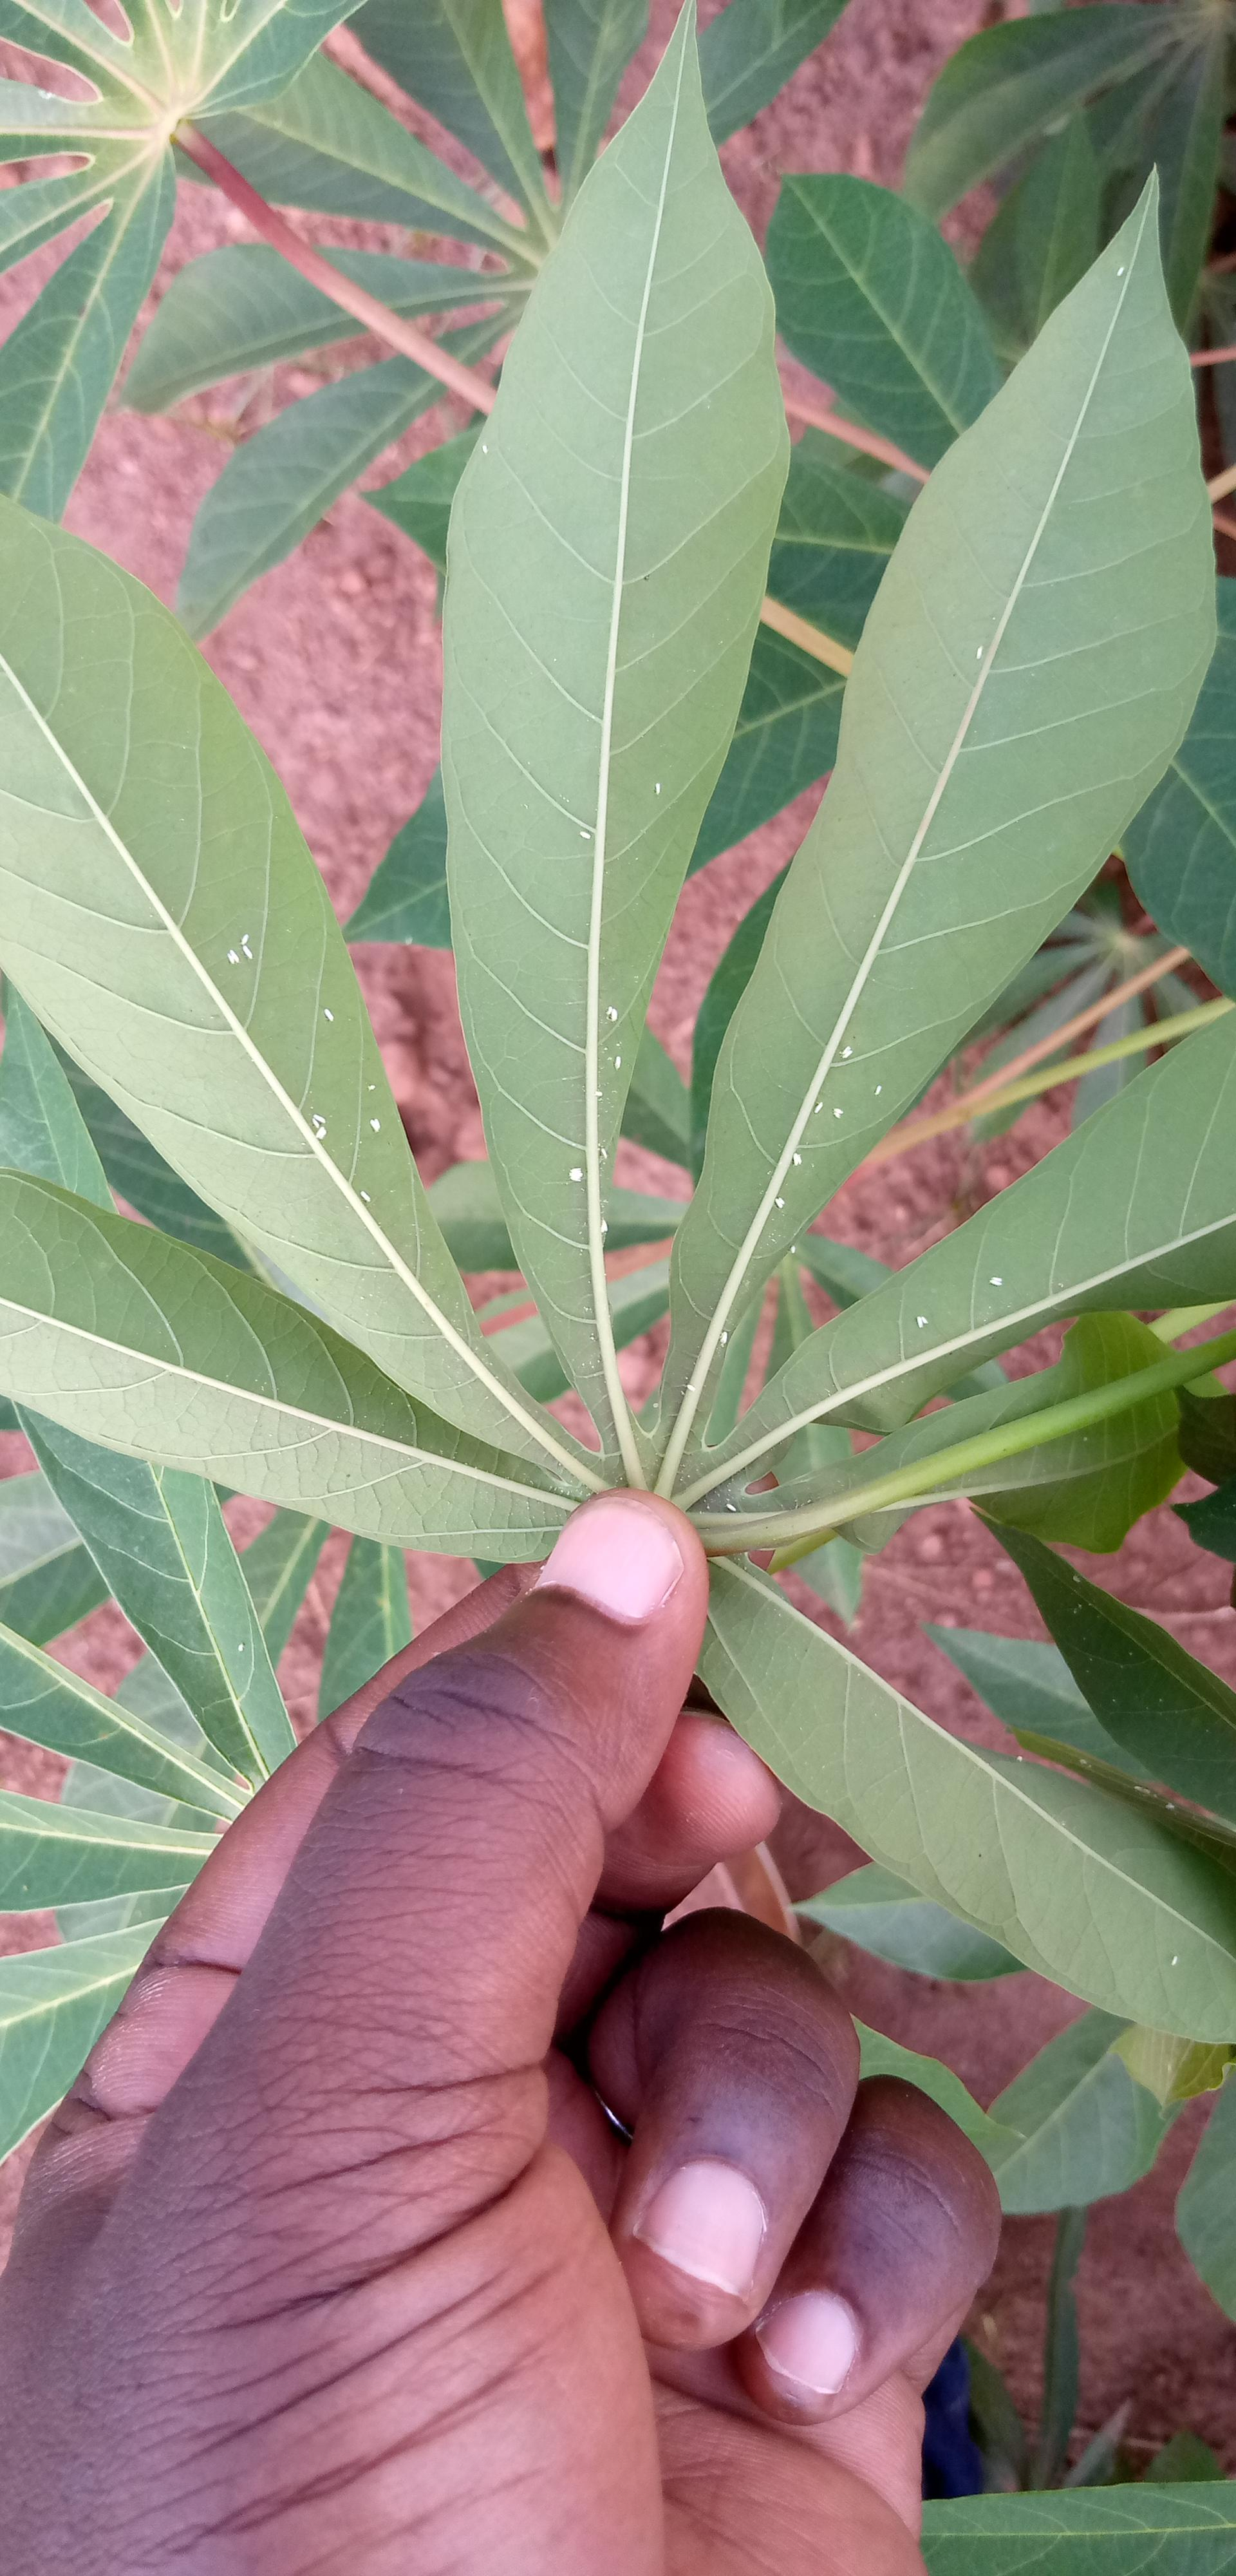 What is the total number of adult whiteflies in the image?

46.